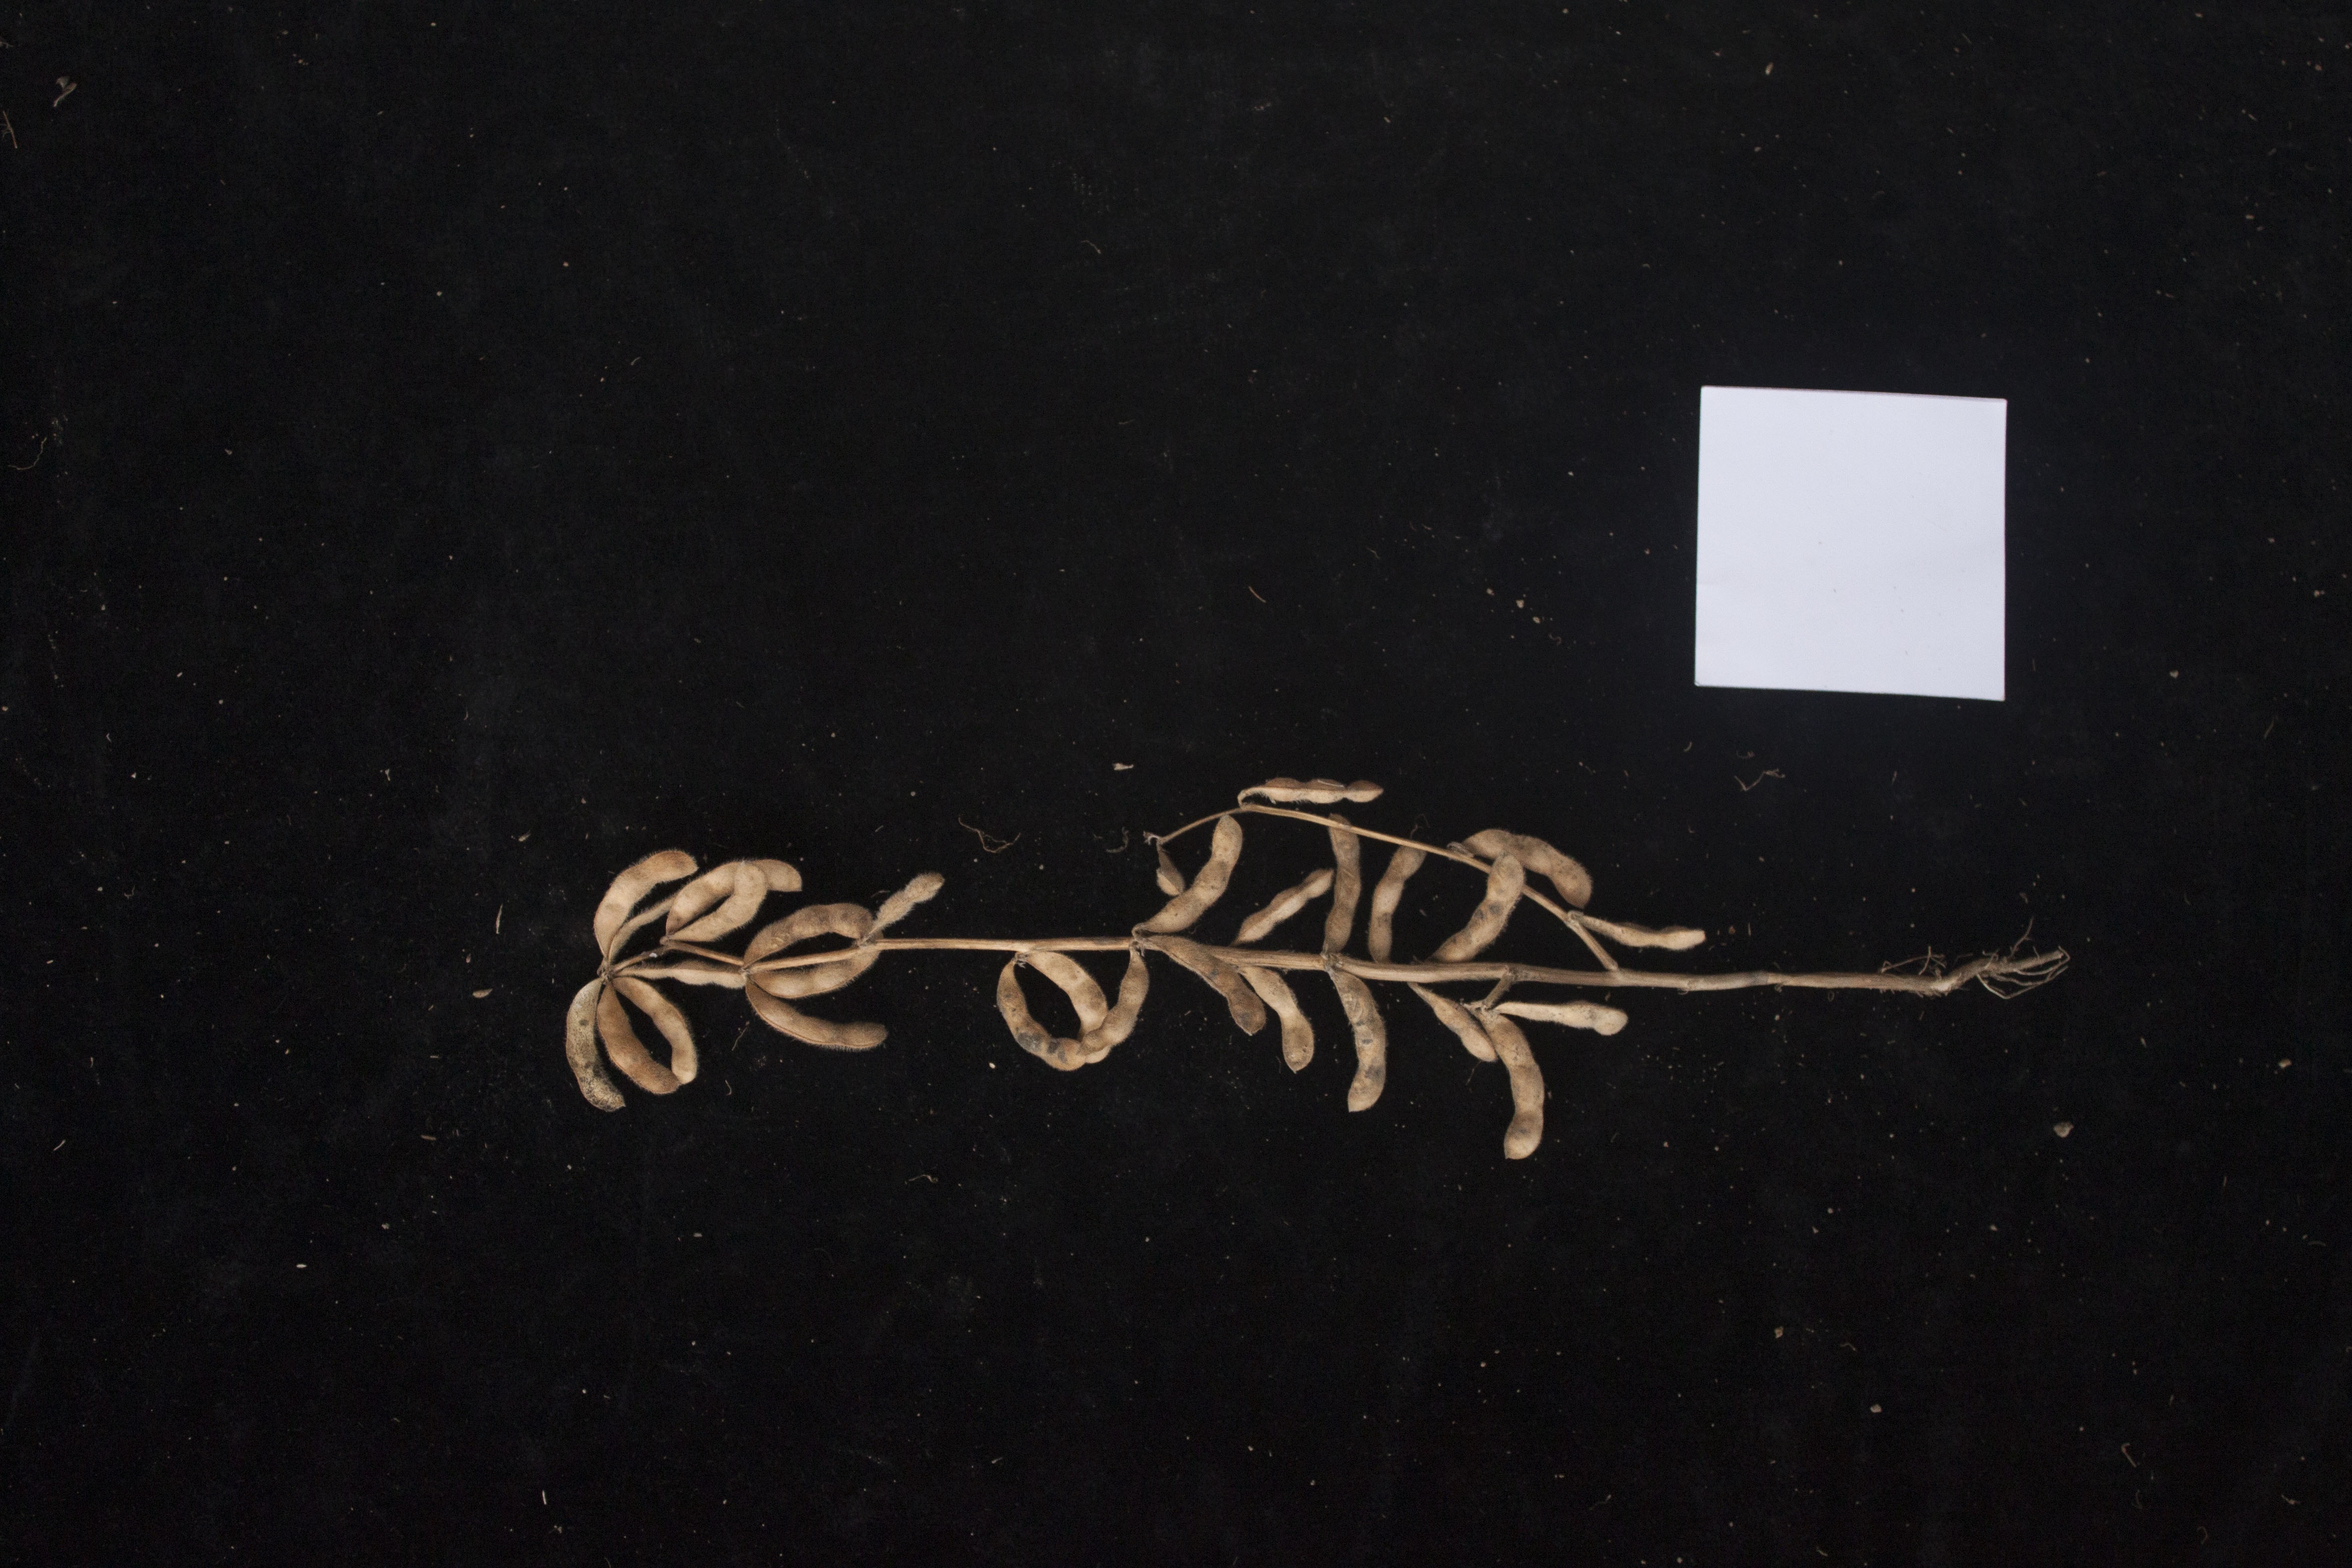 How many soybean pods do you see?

30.